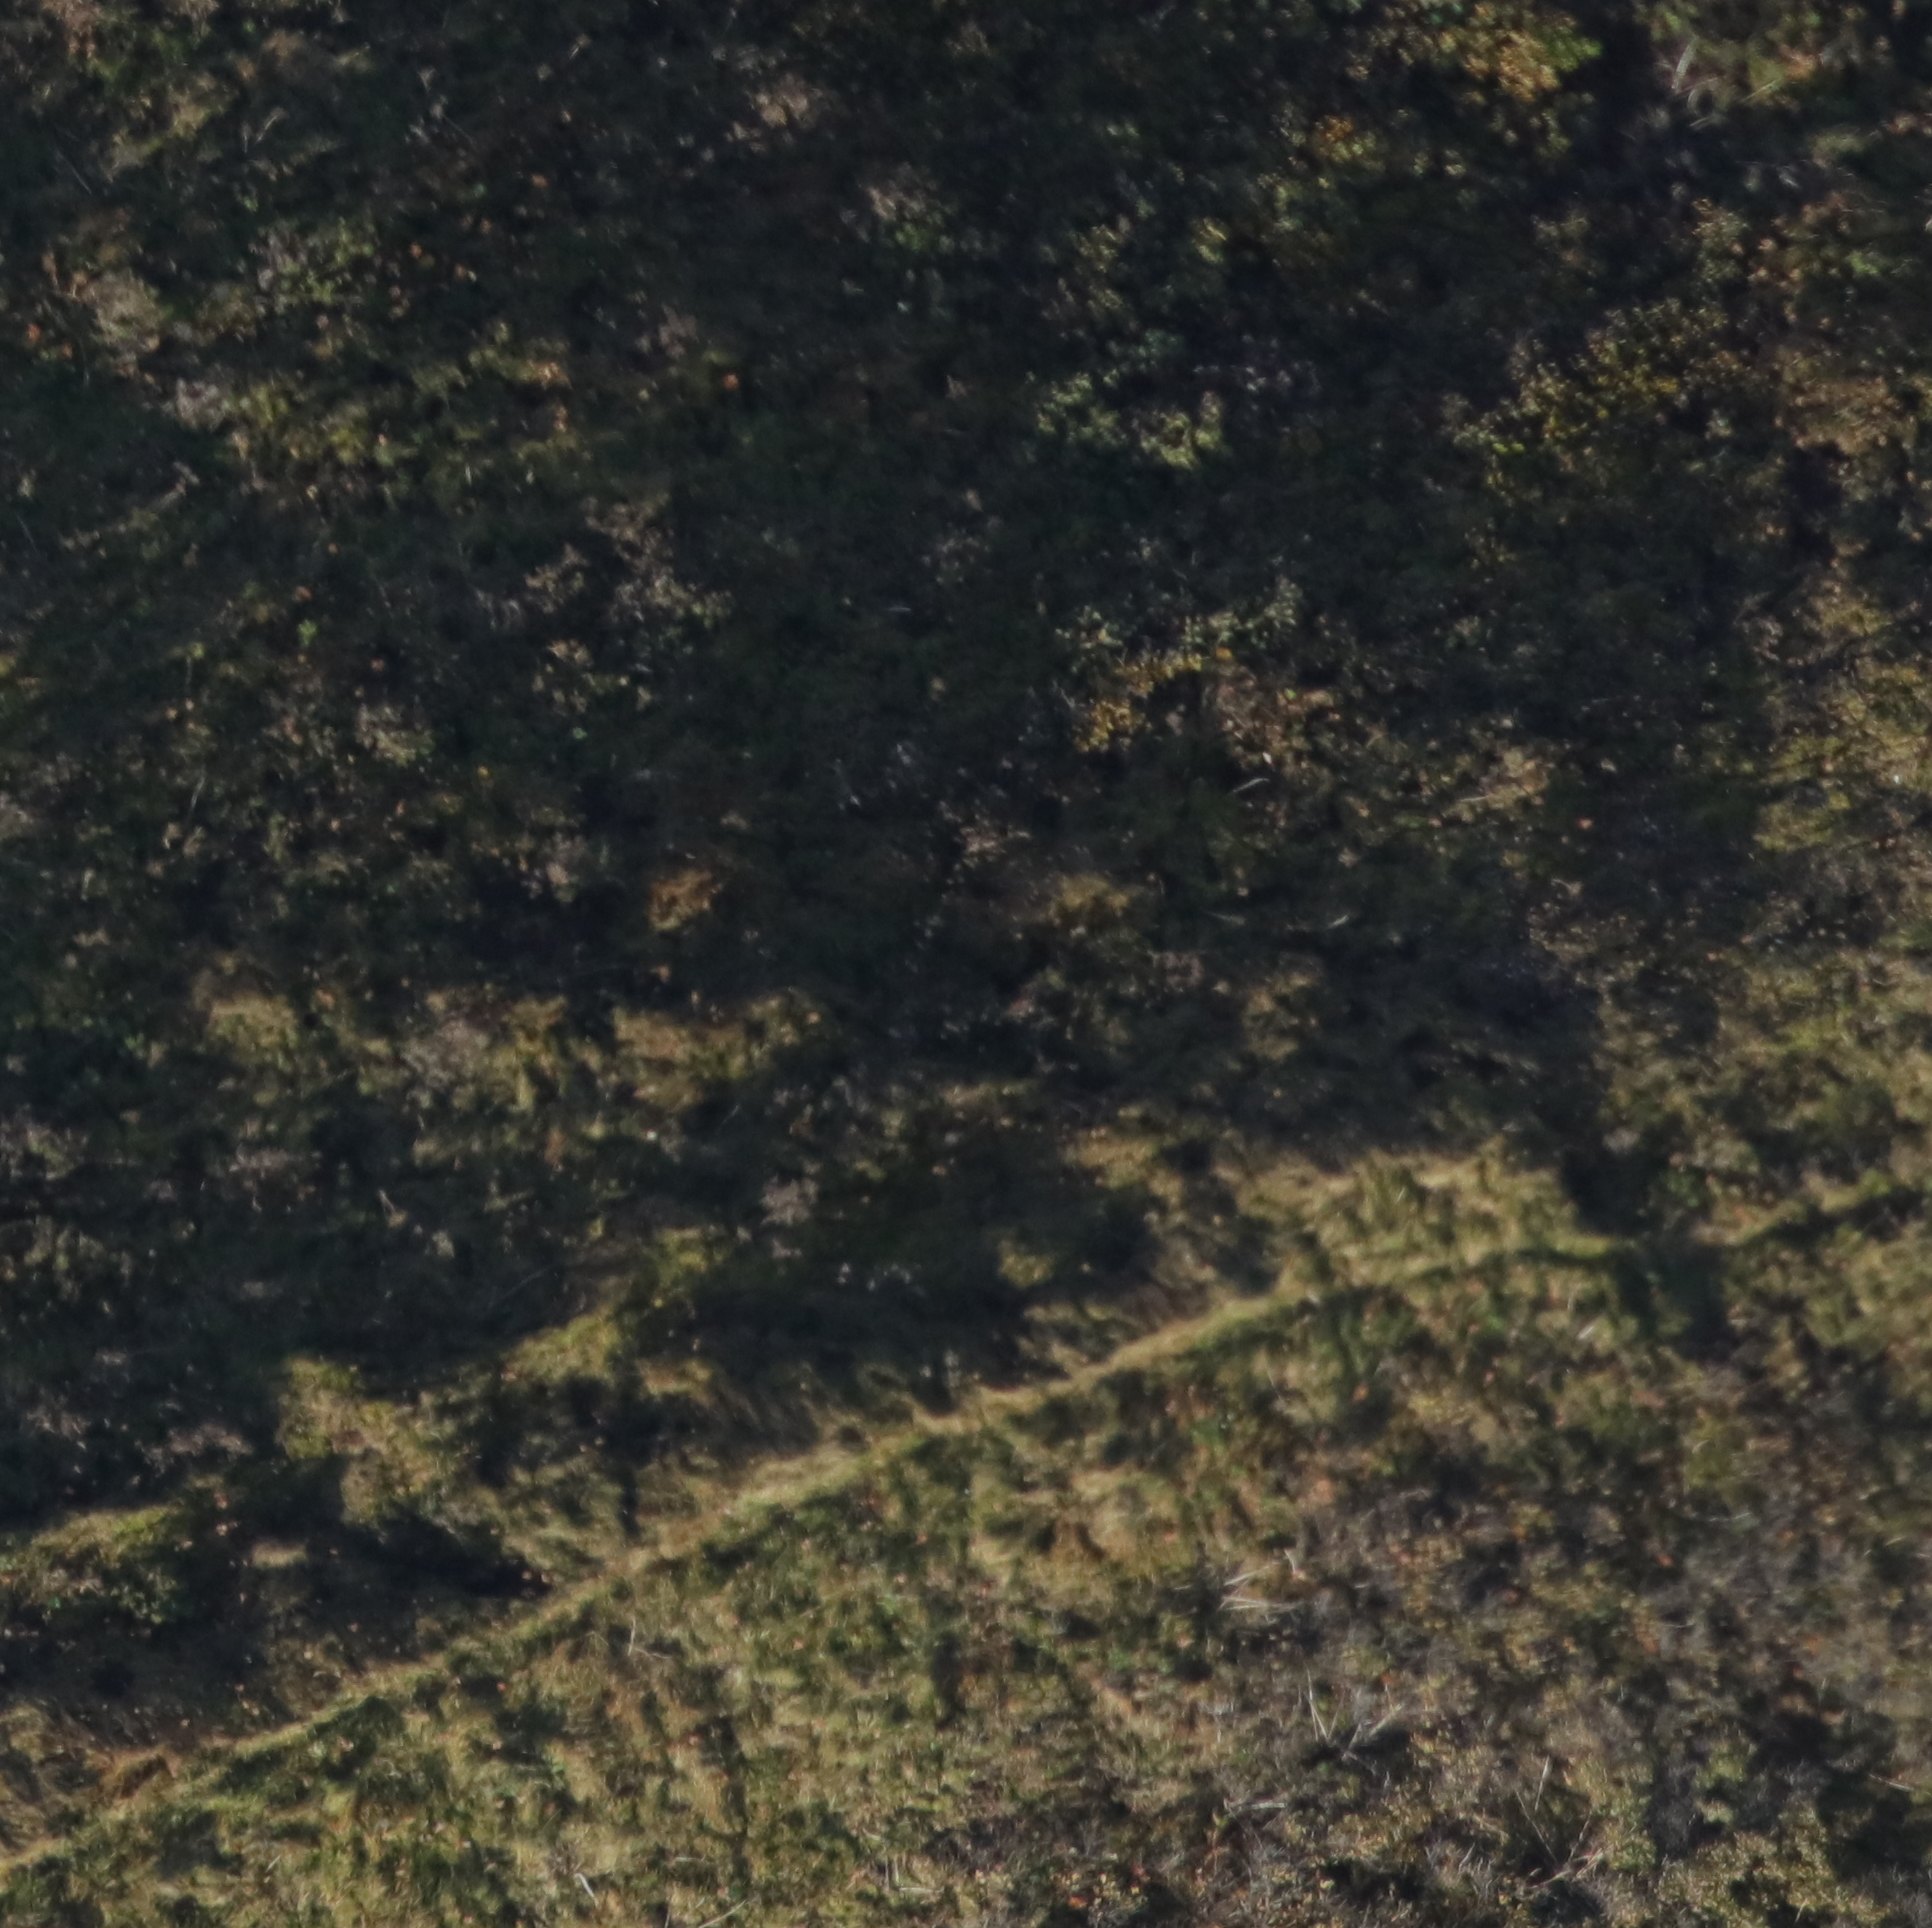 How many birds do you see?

0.